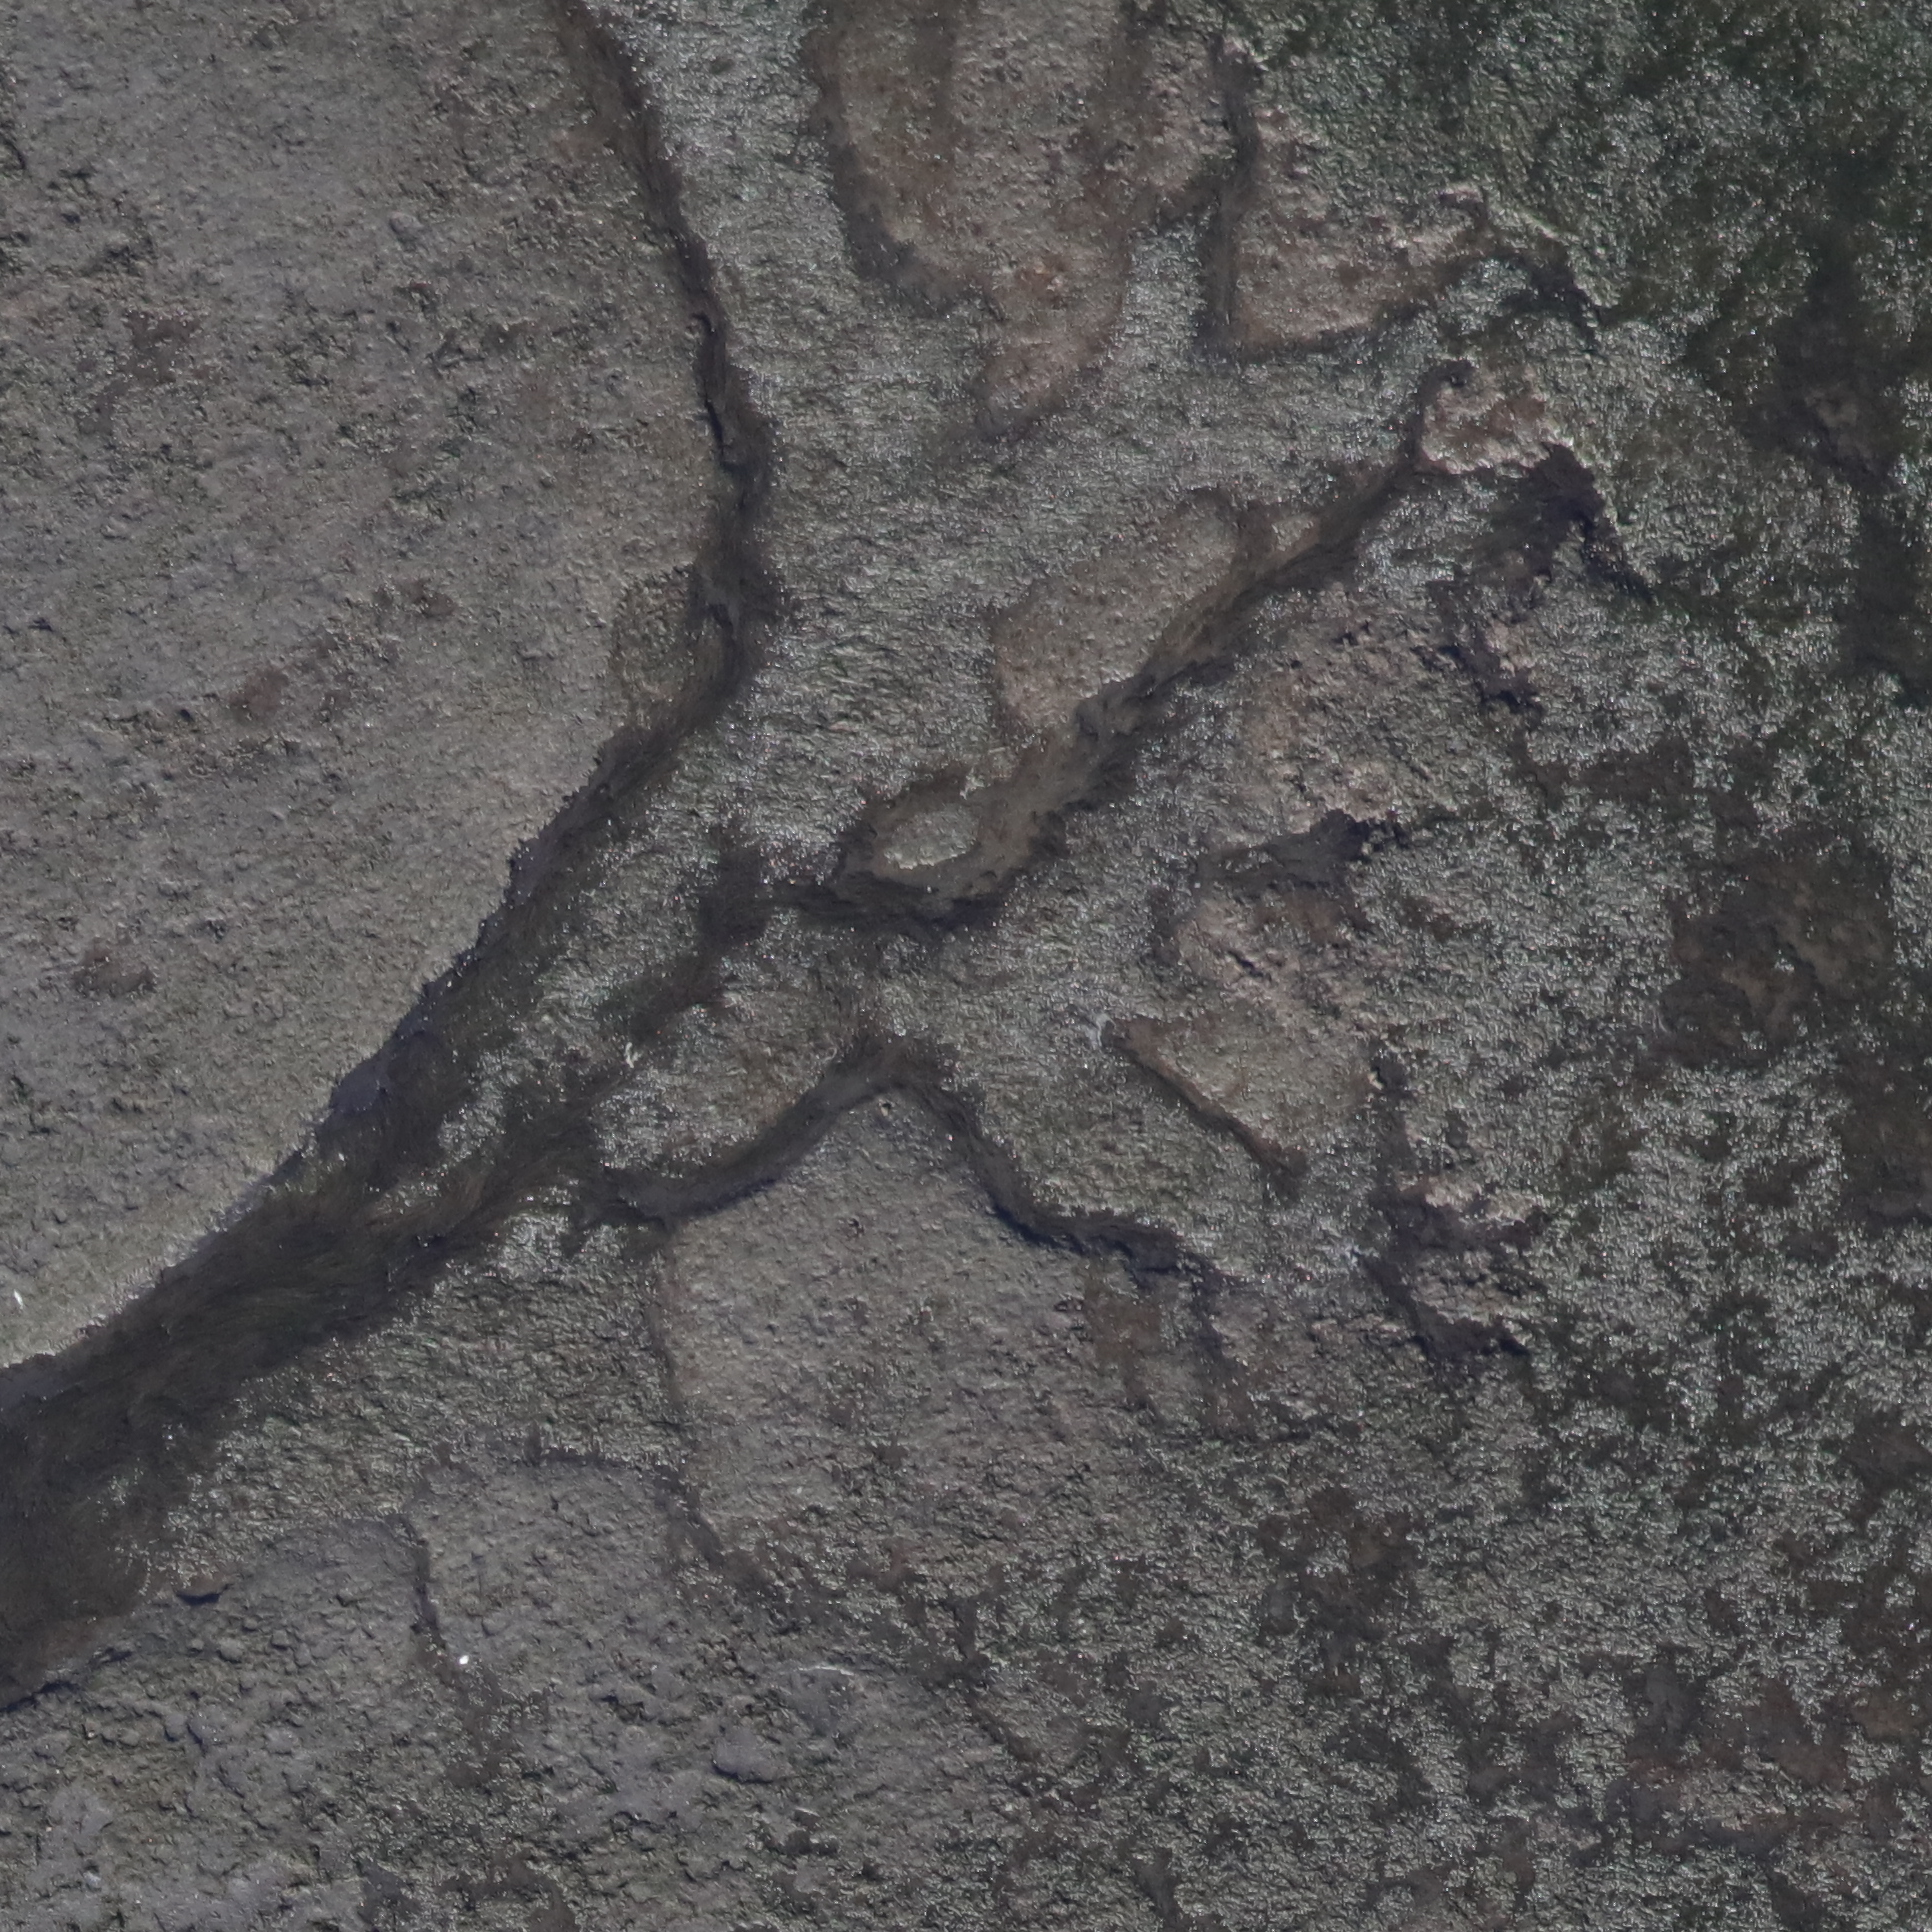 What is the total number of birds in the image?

0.